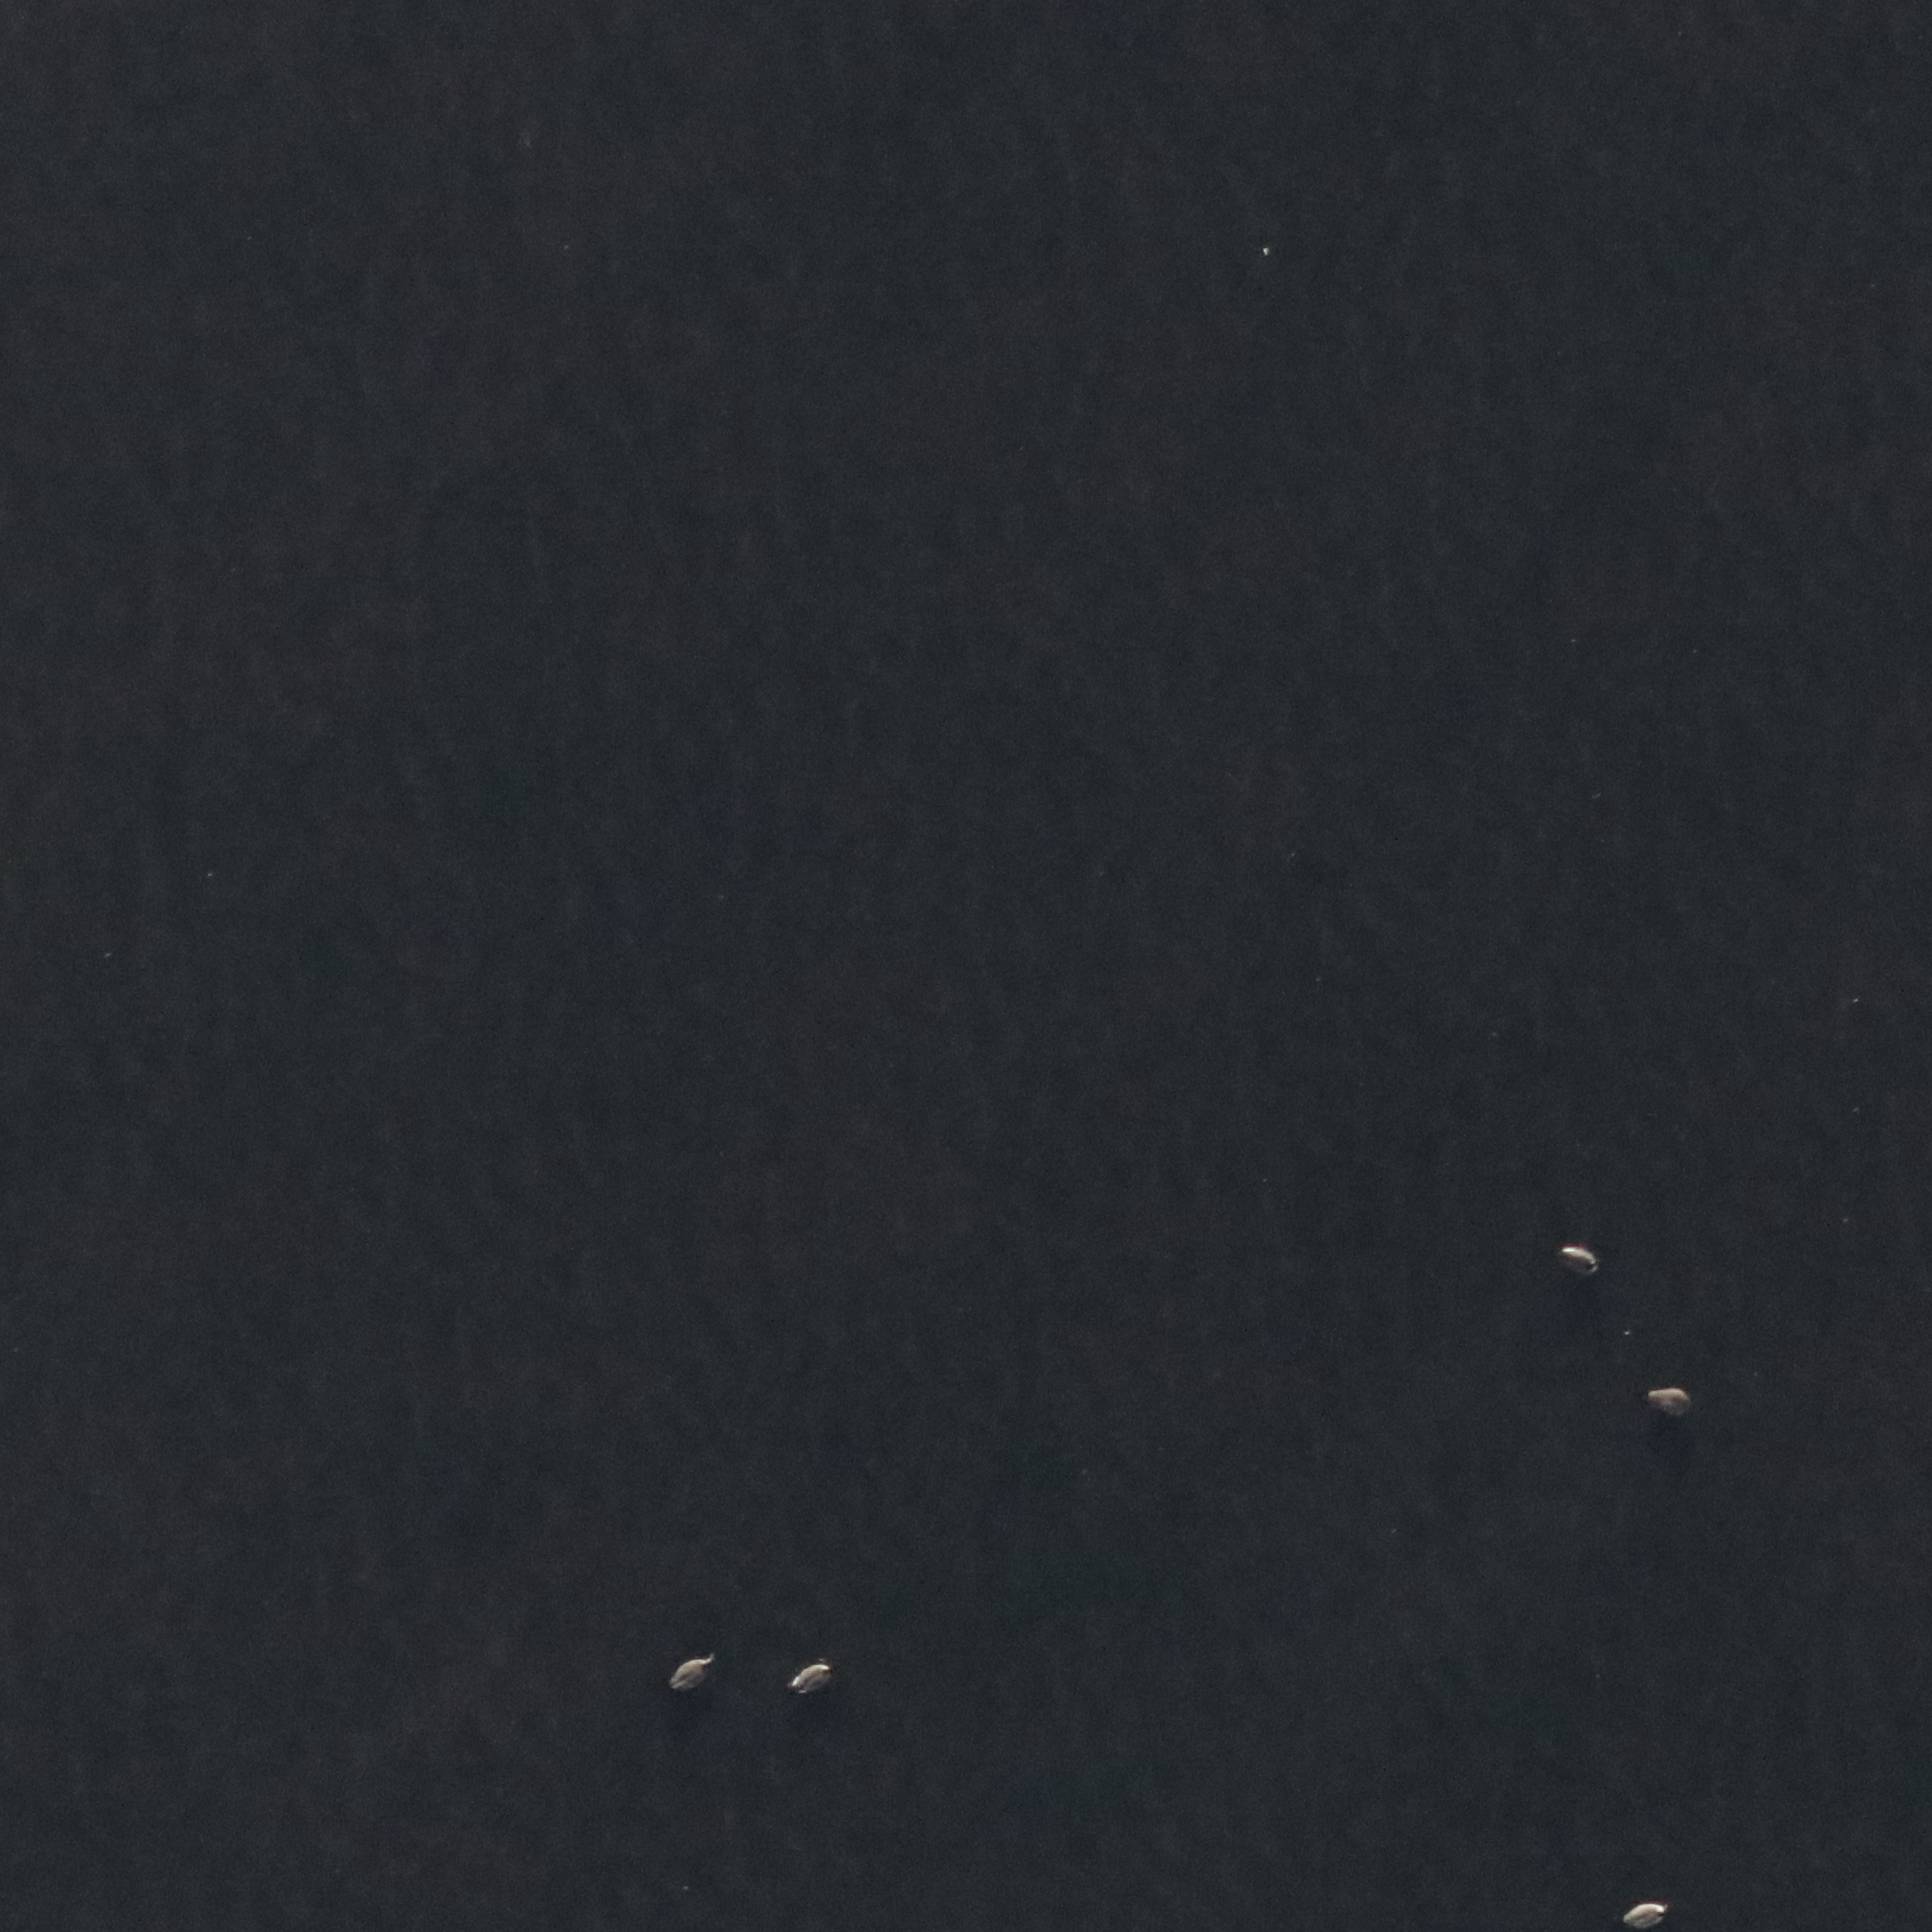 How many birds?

5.